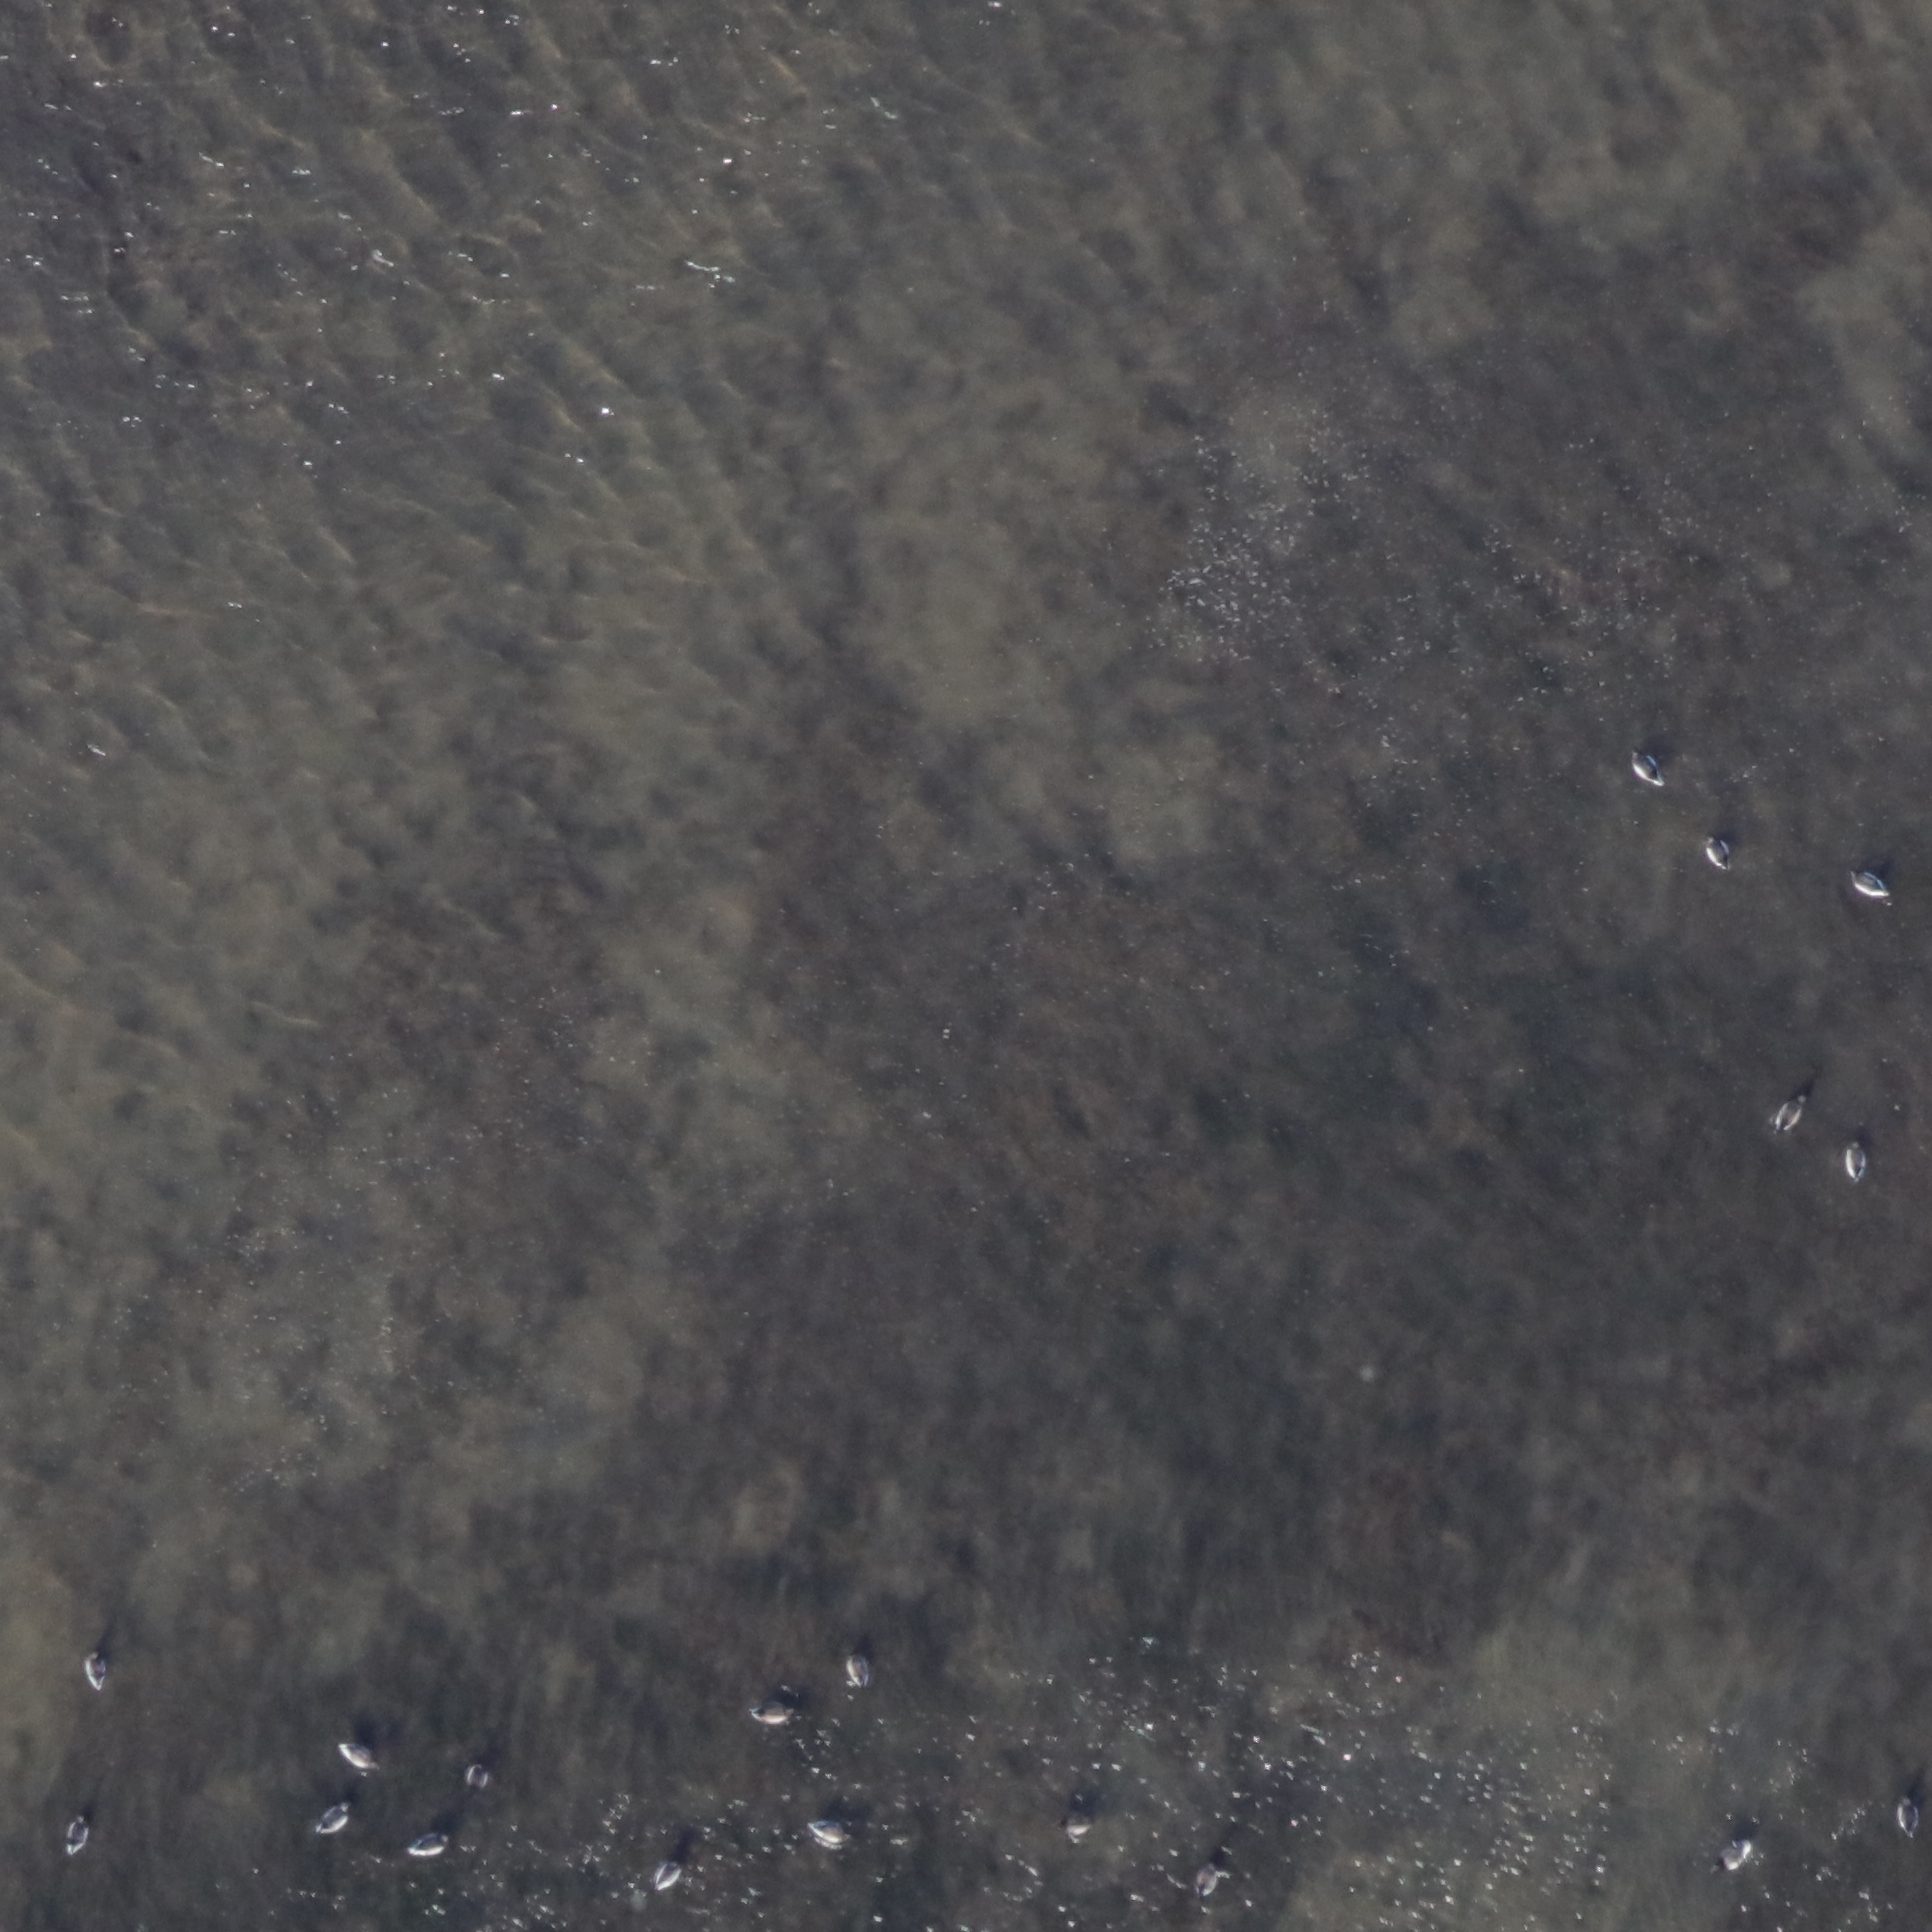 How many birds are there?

19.